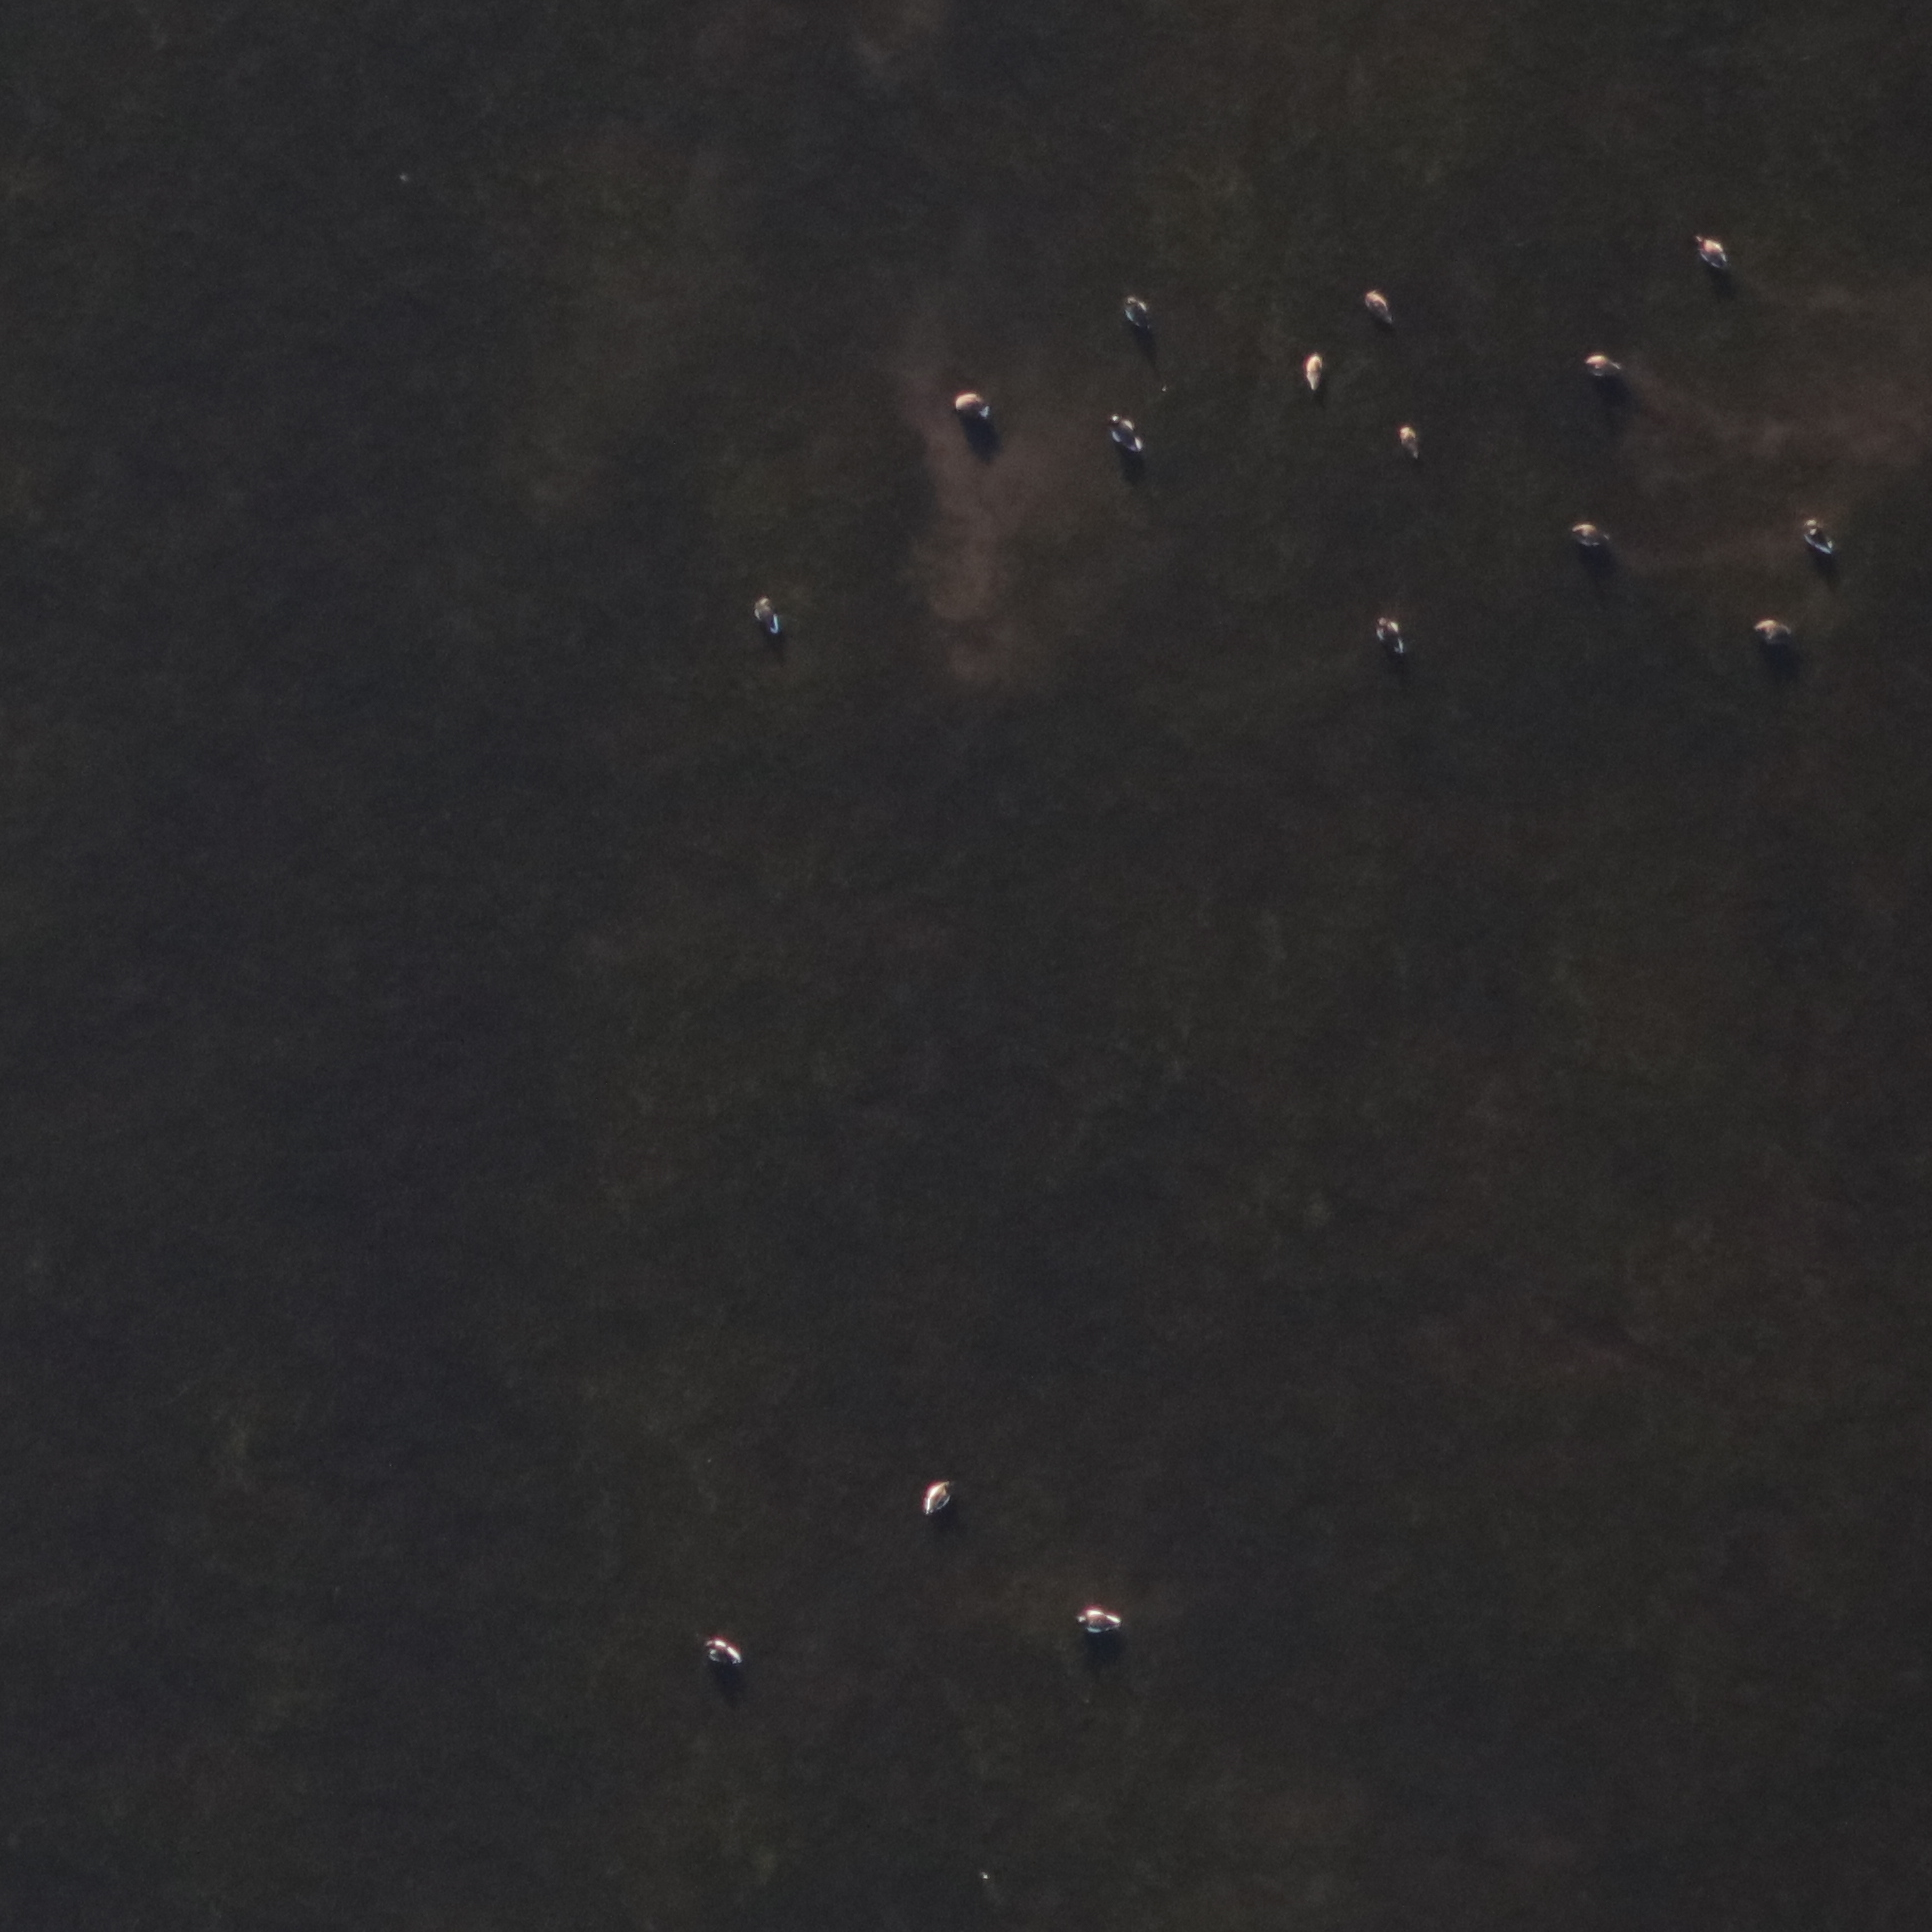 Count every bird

16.